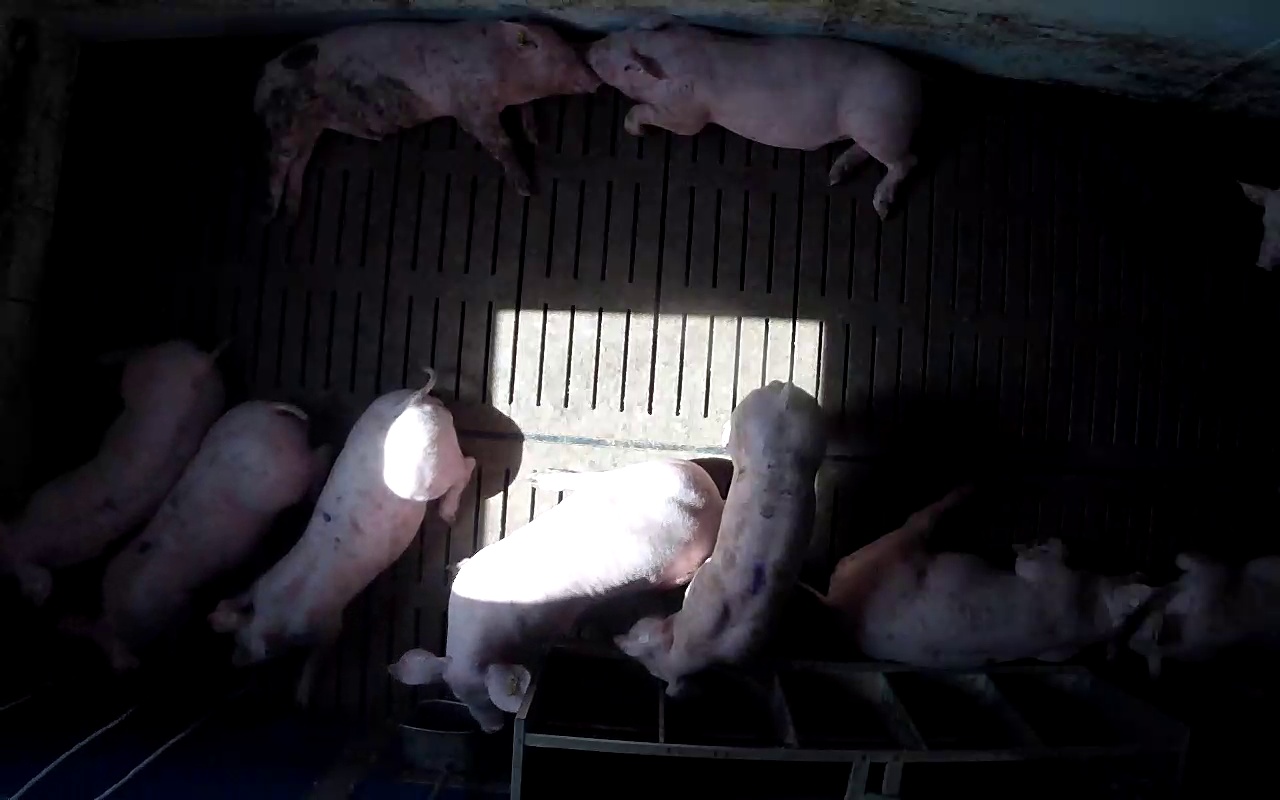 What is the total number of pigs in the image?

10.